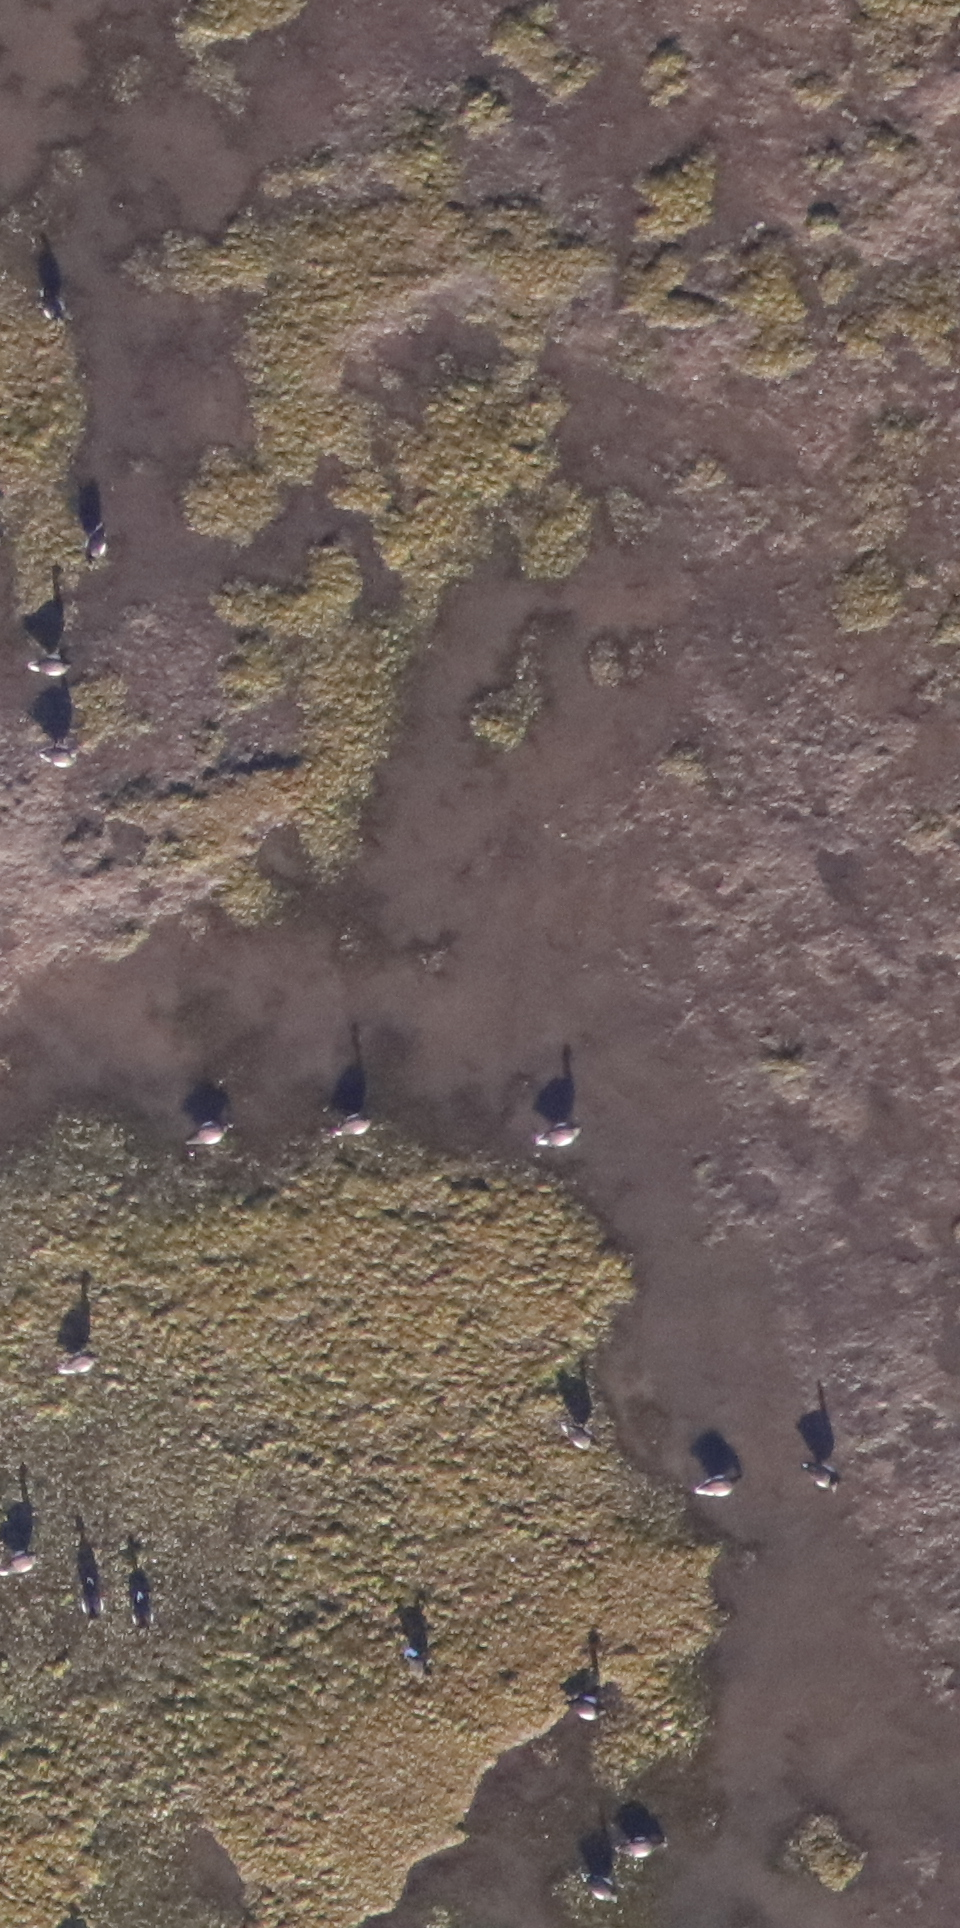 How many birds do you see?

18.